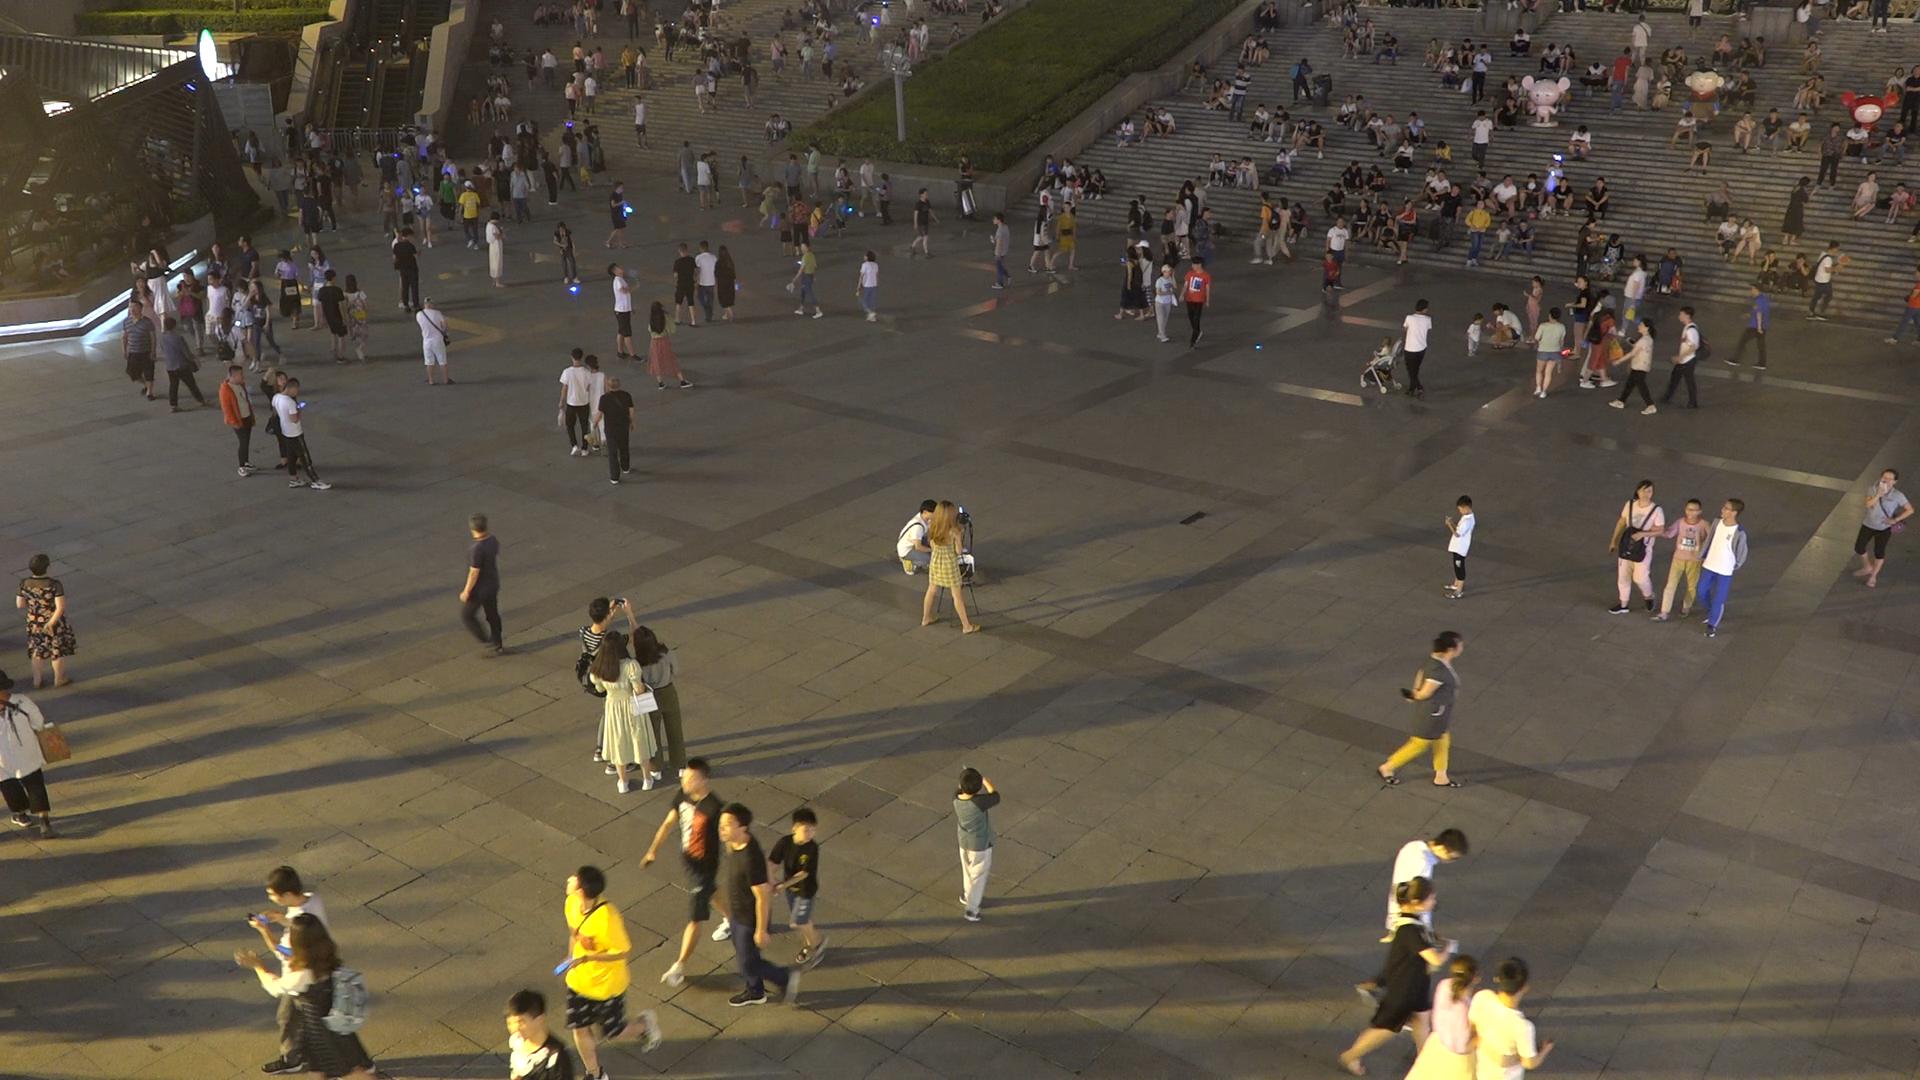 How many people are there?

328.